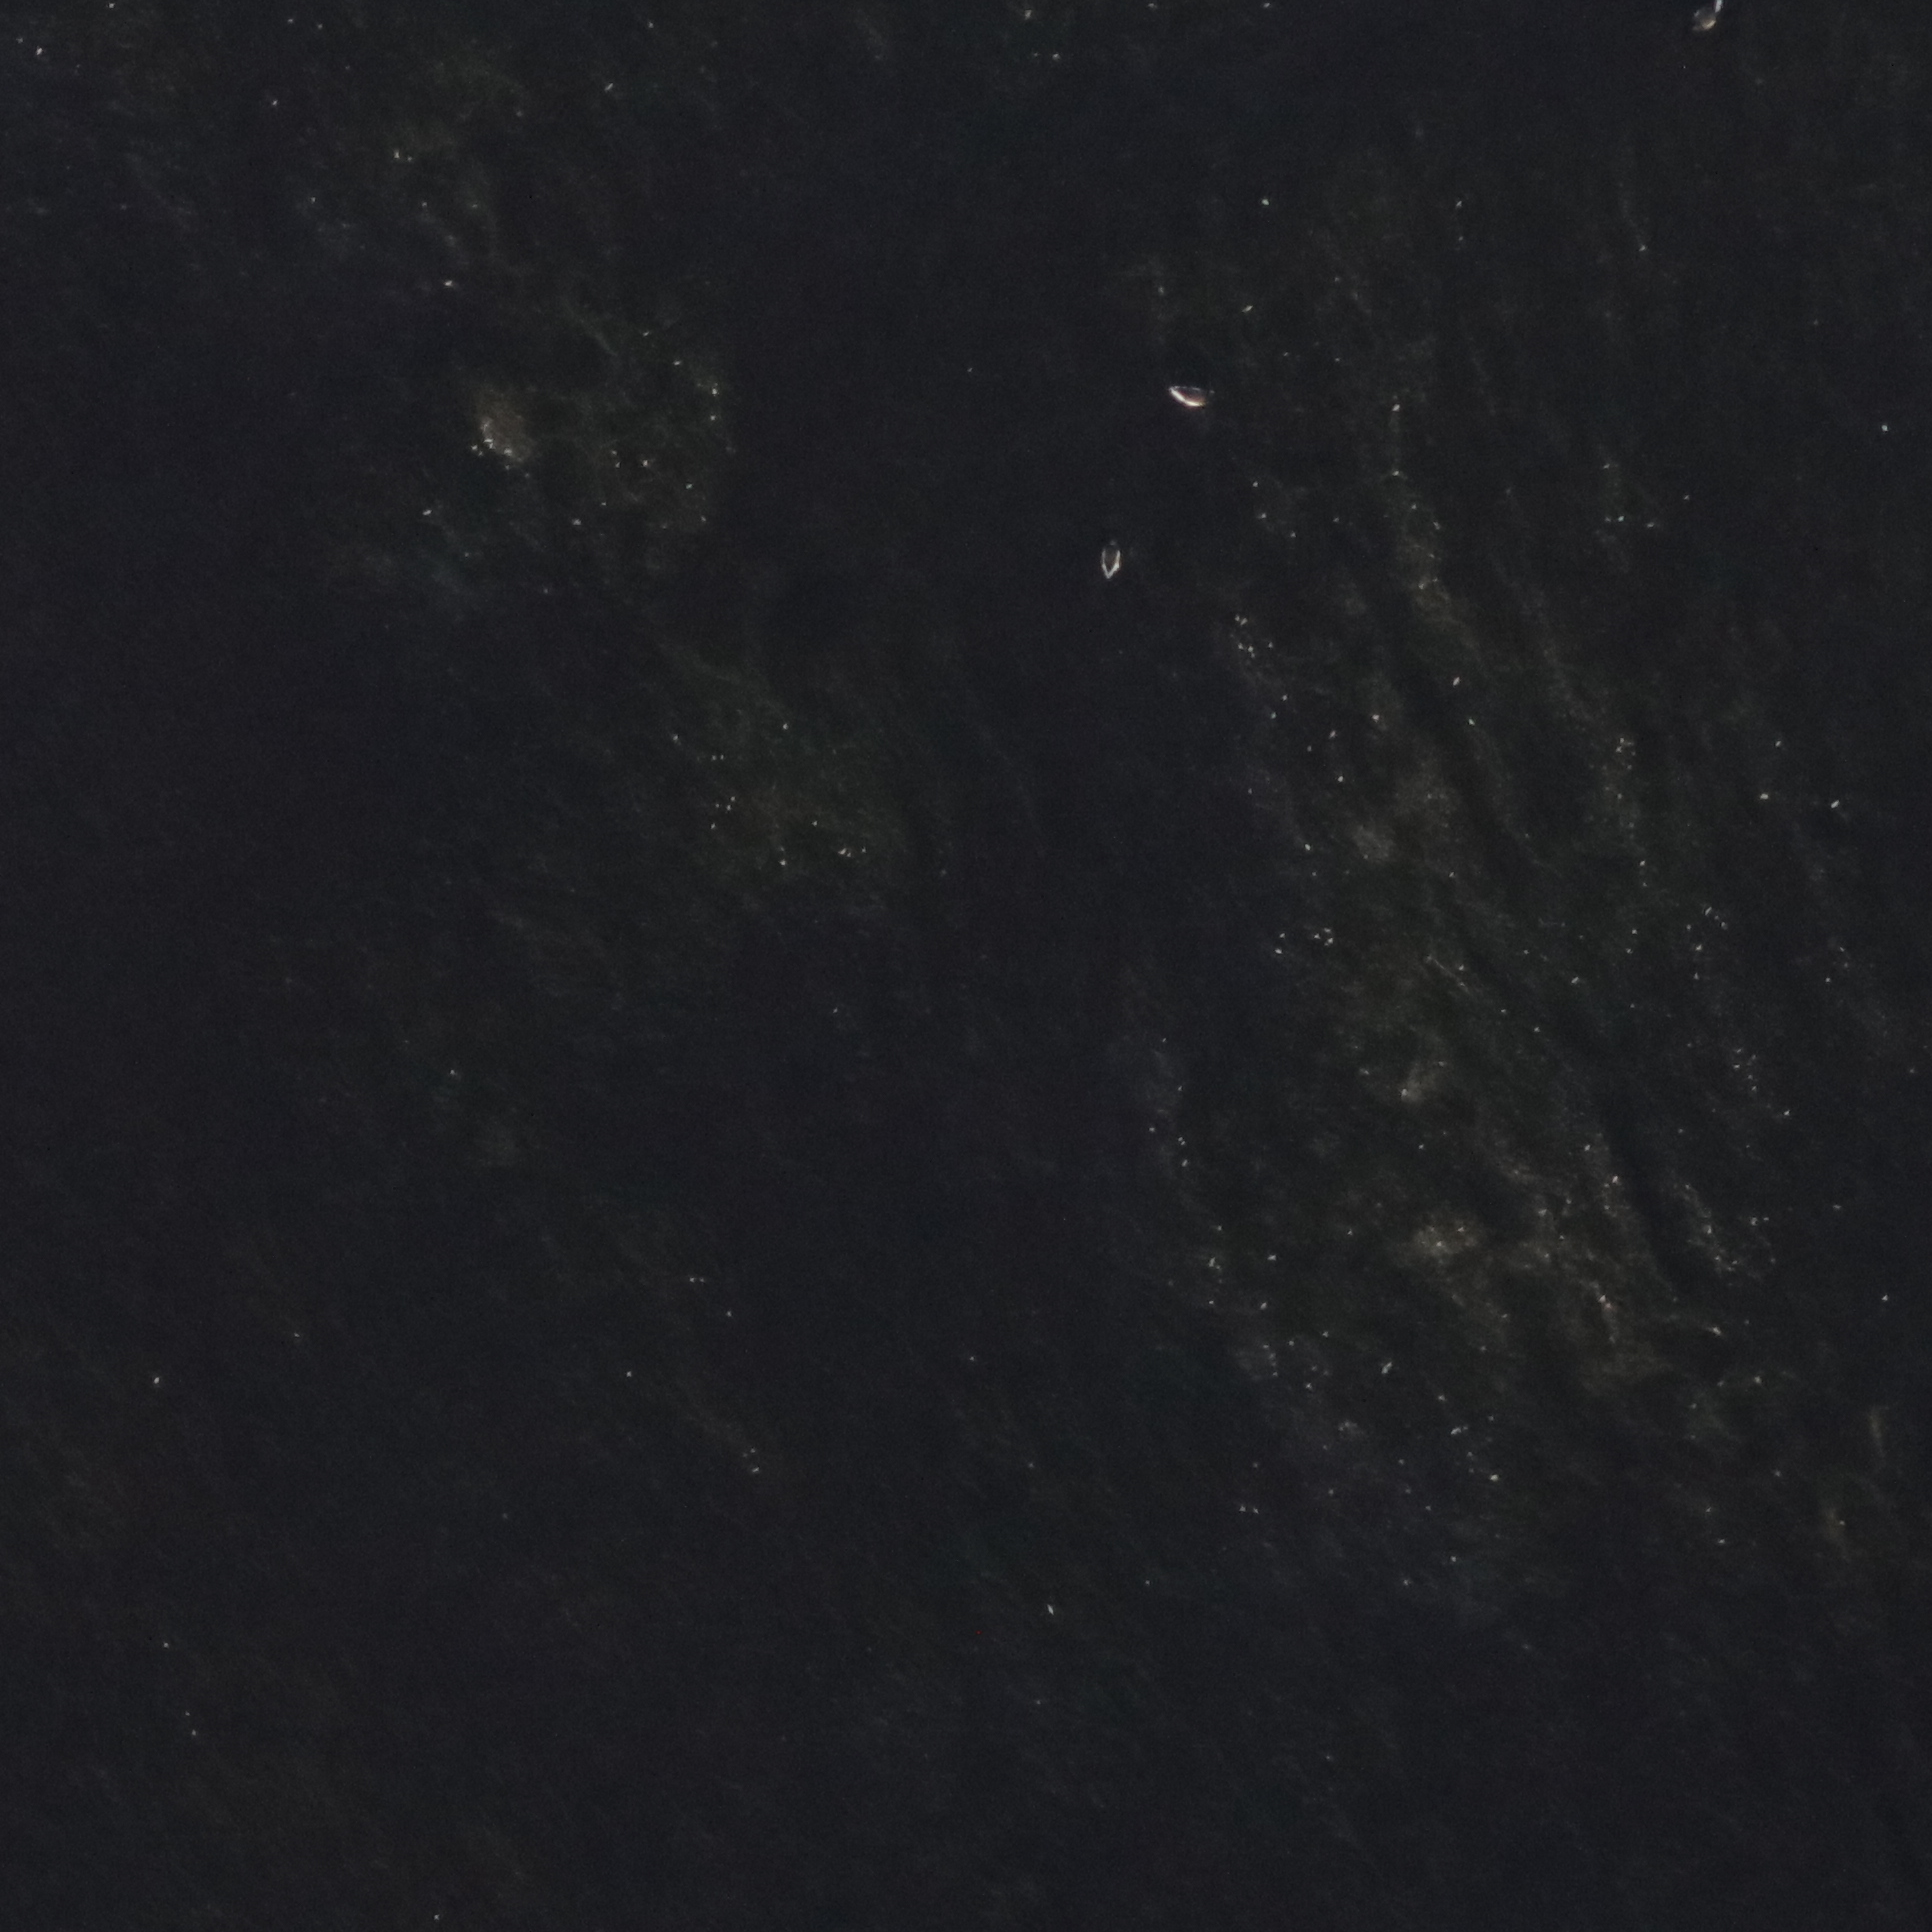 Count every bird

3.